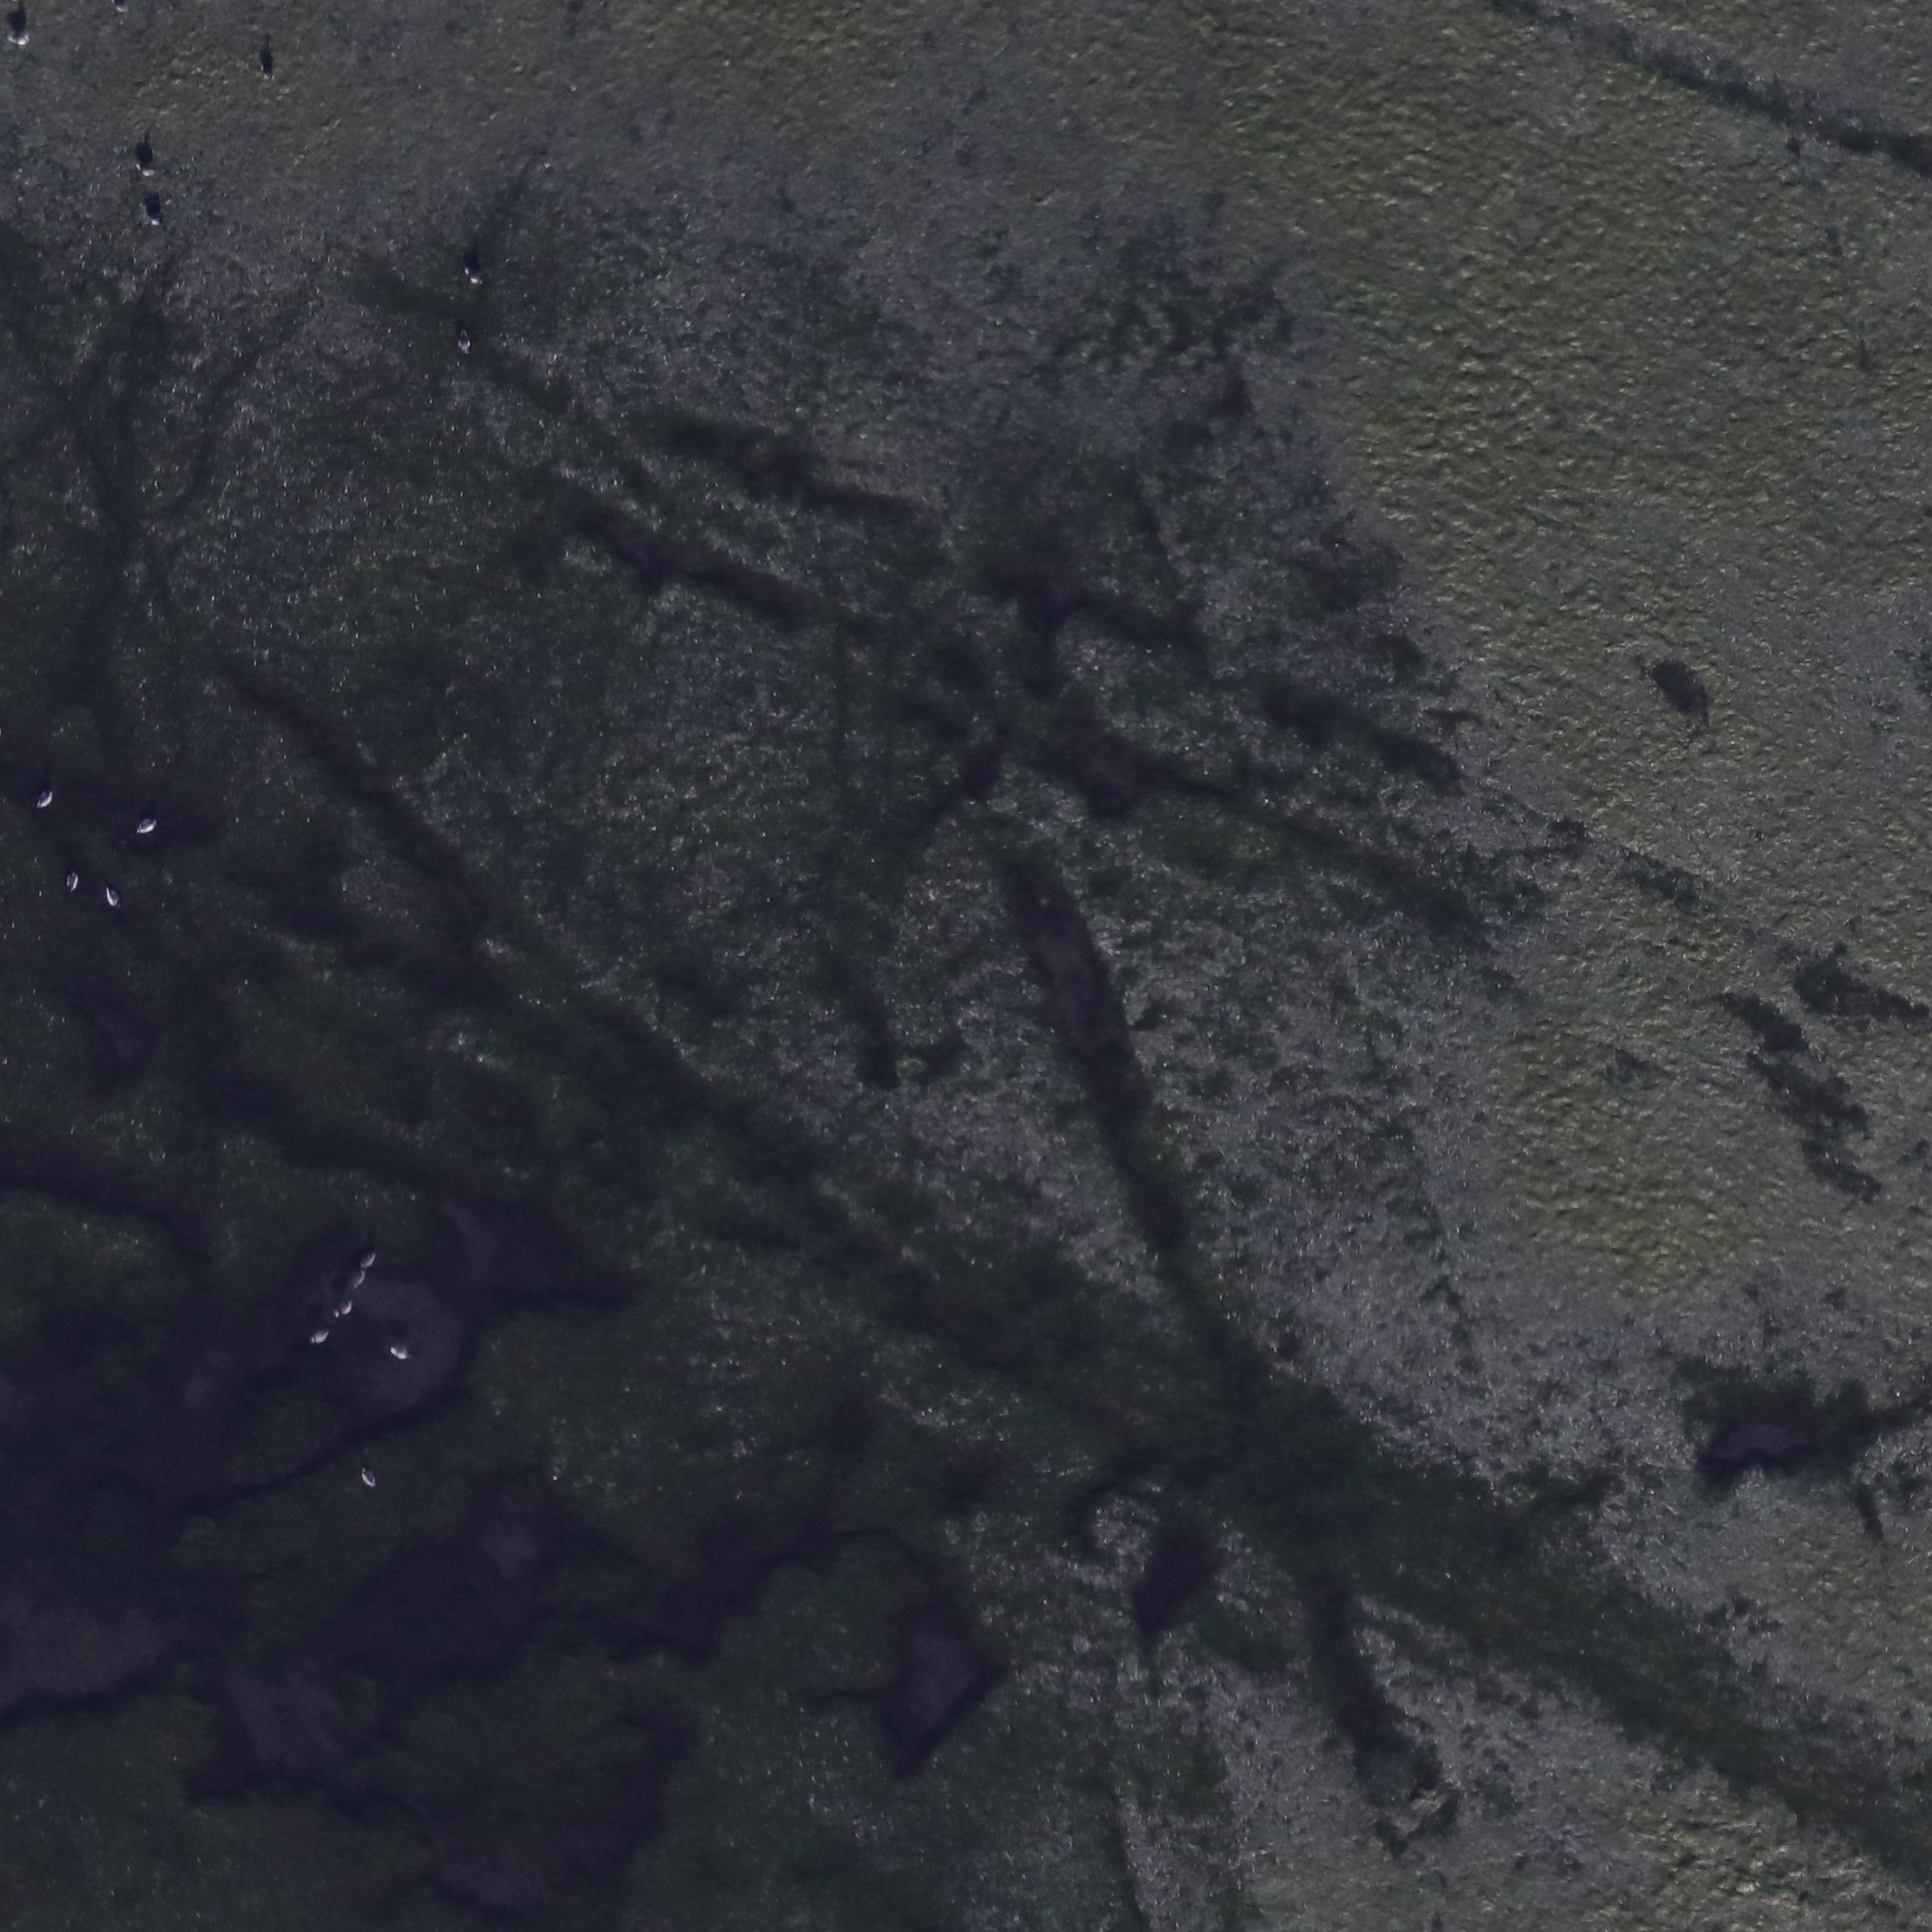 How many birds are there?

17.